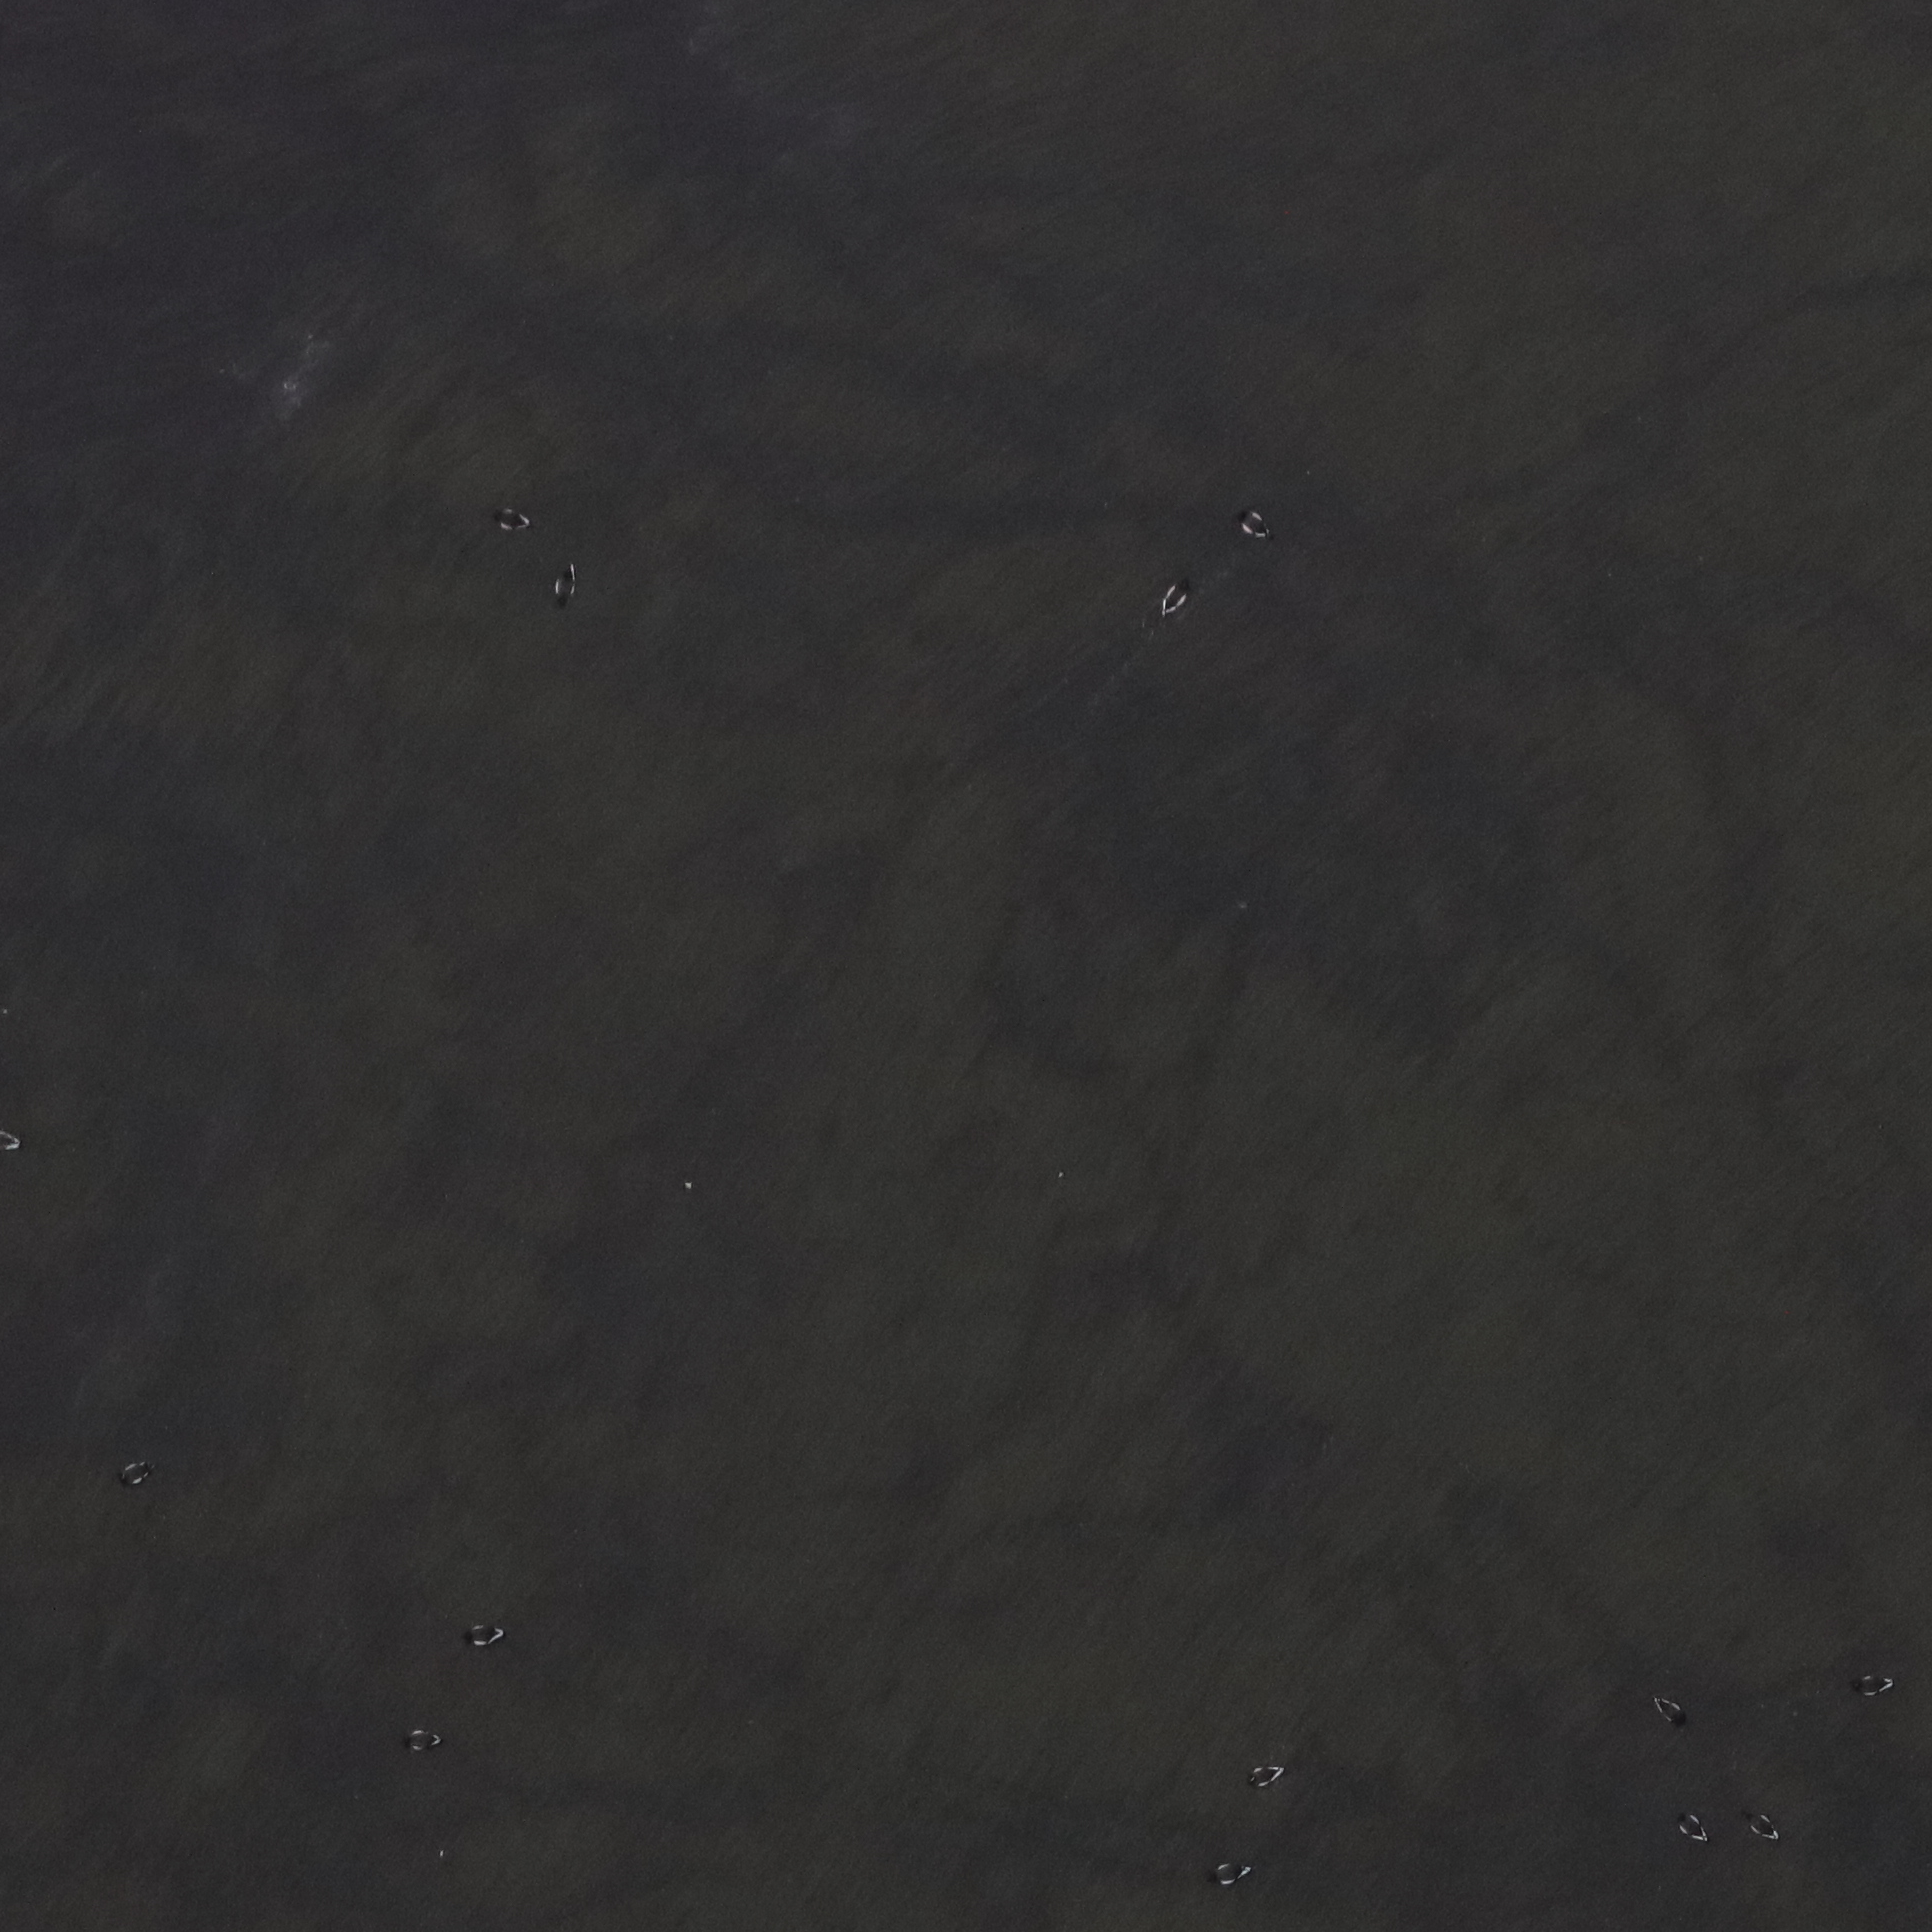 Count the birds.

14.